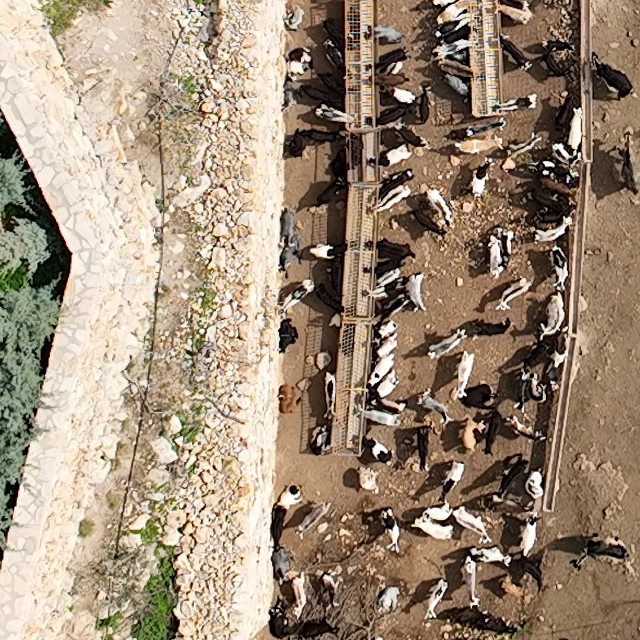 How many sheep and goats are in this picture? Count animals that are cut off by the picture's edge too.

122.